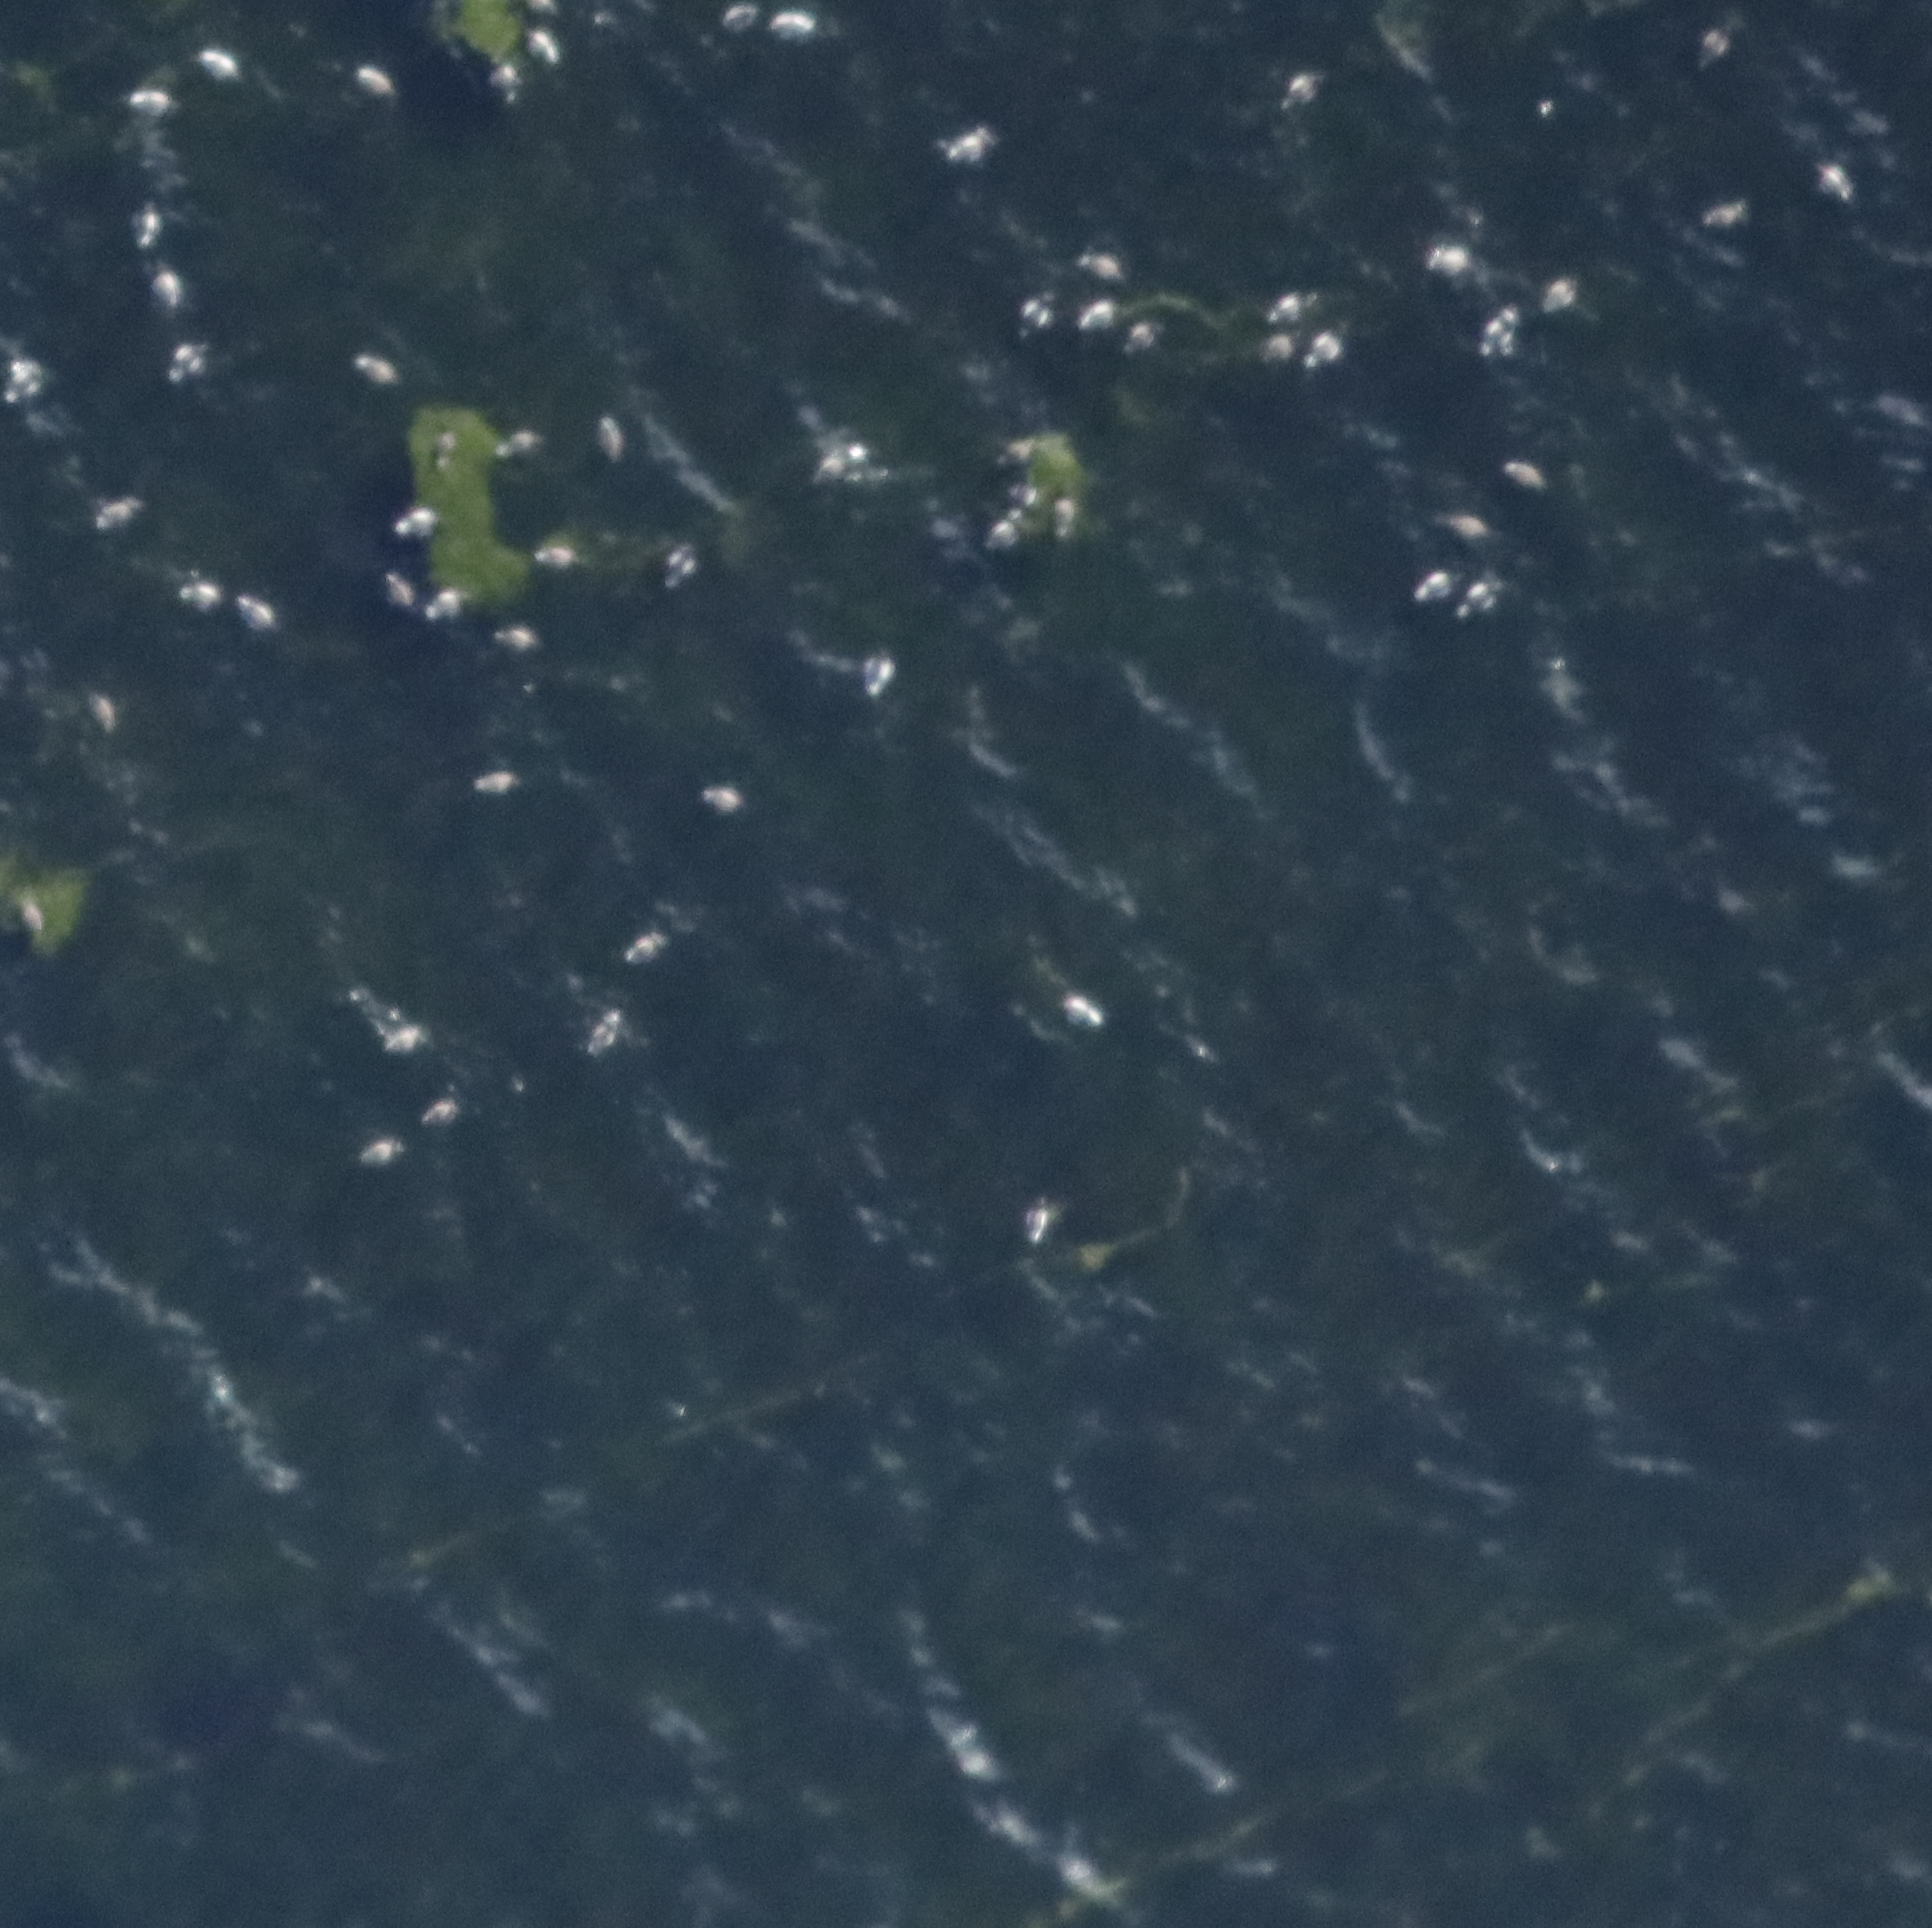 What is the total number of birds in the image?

60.